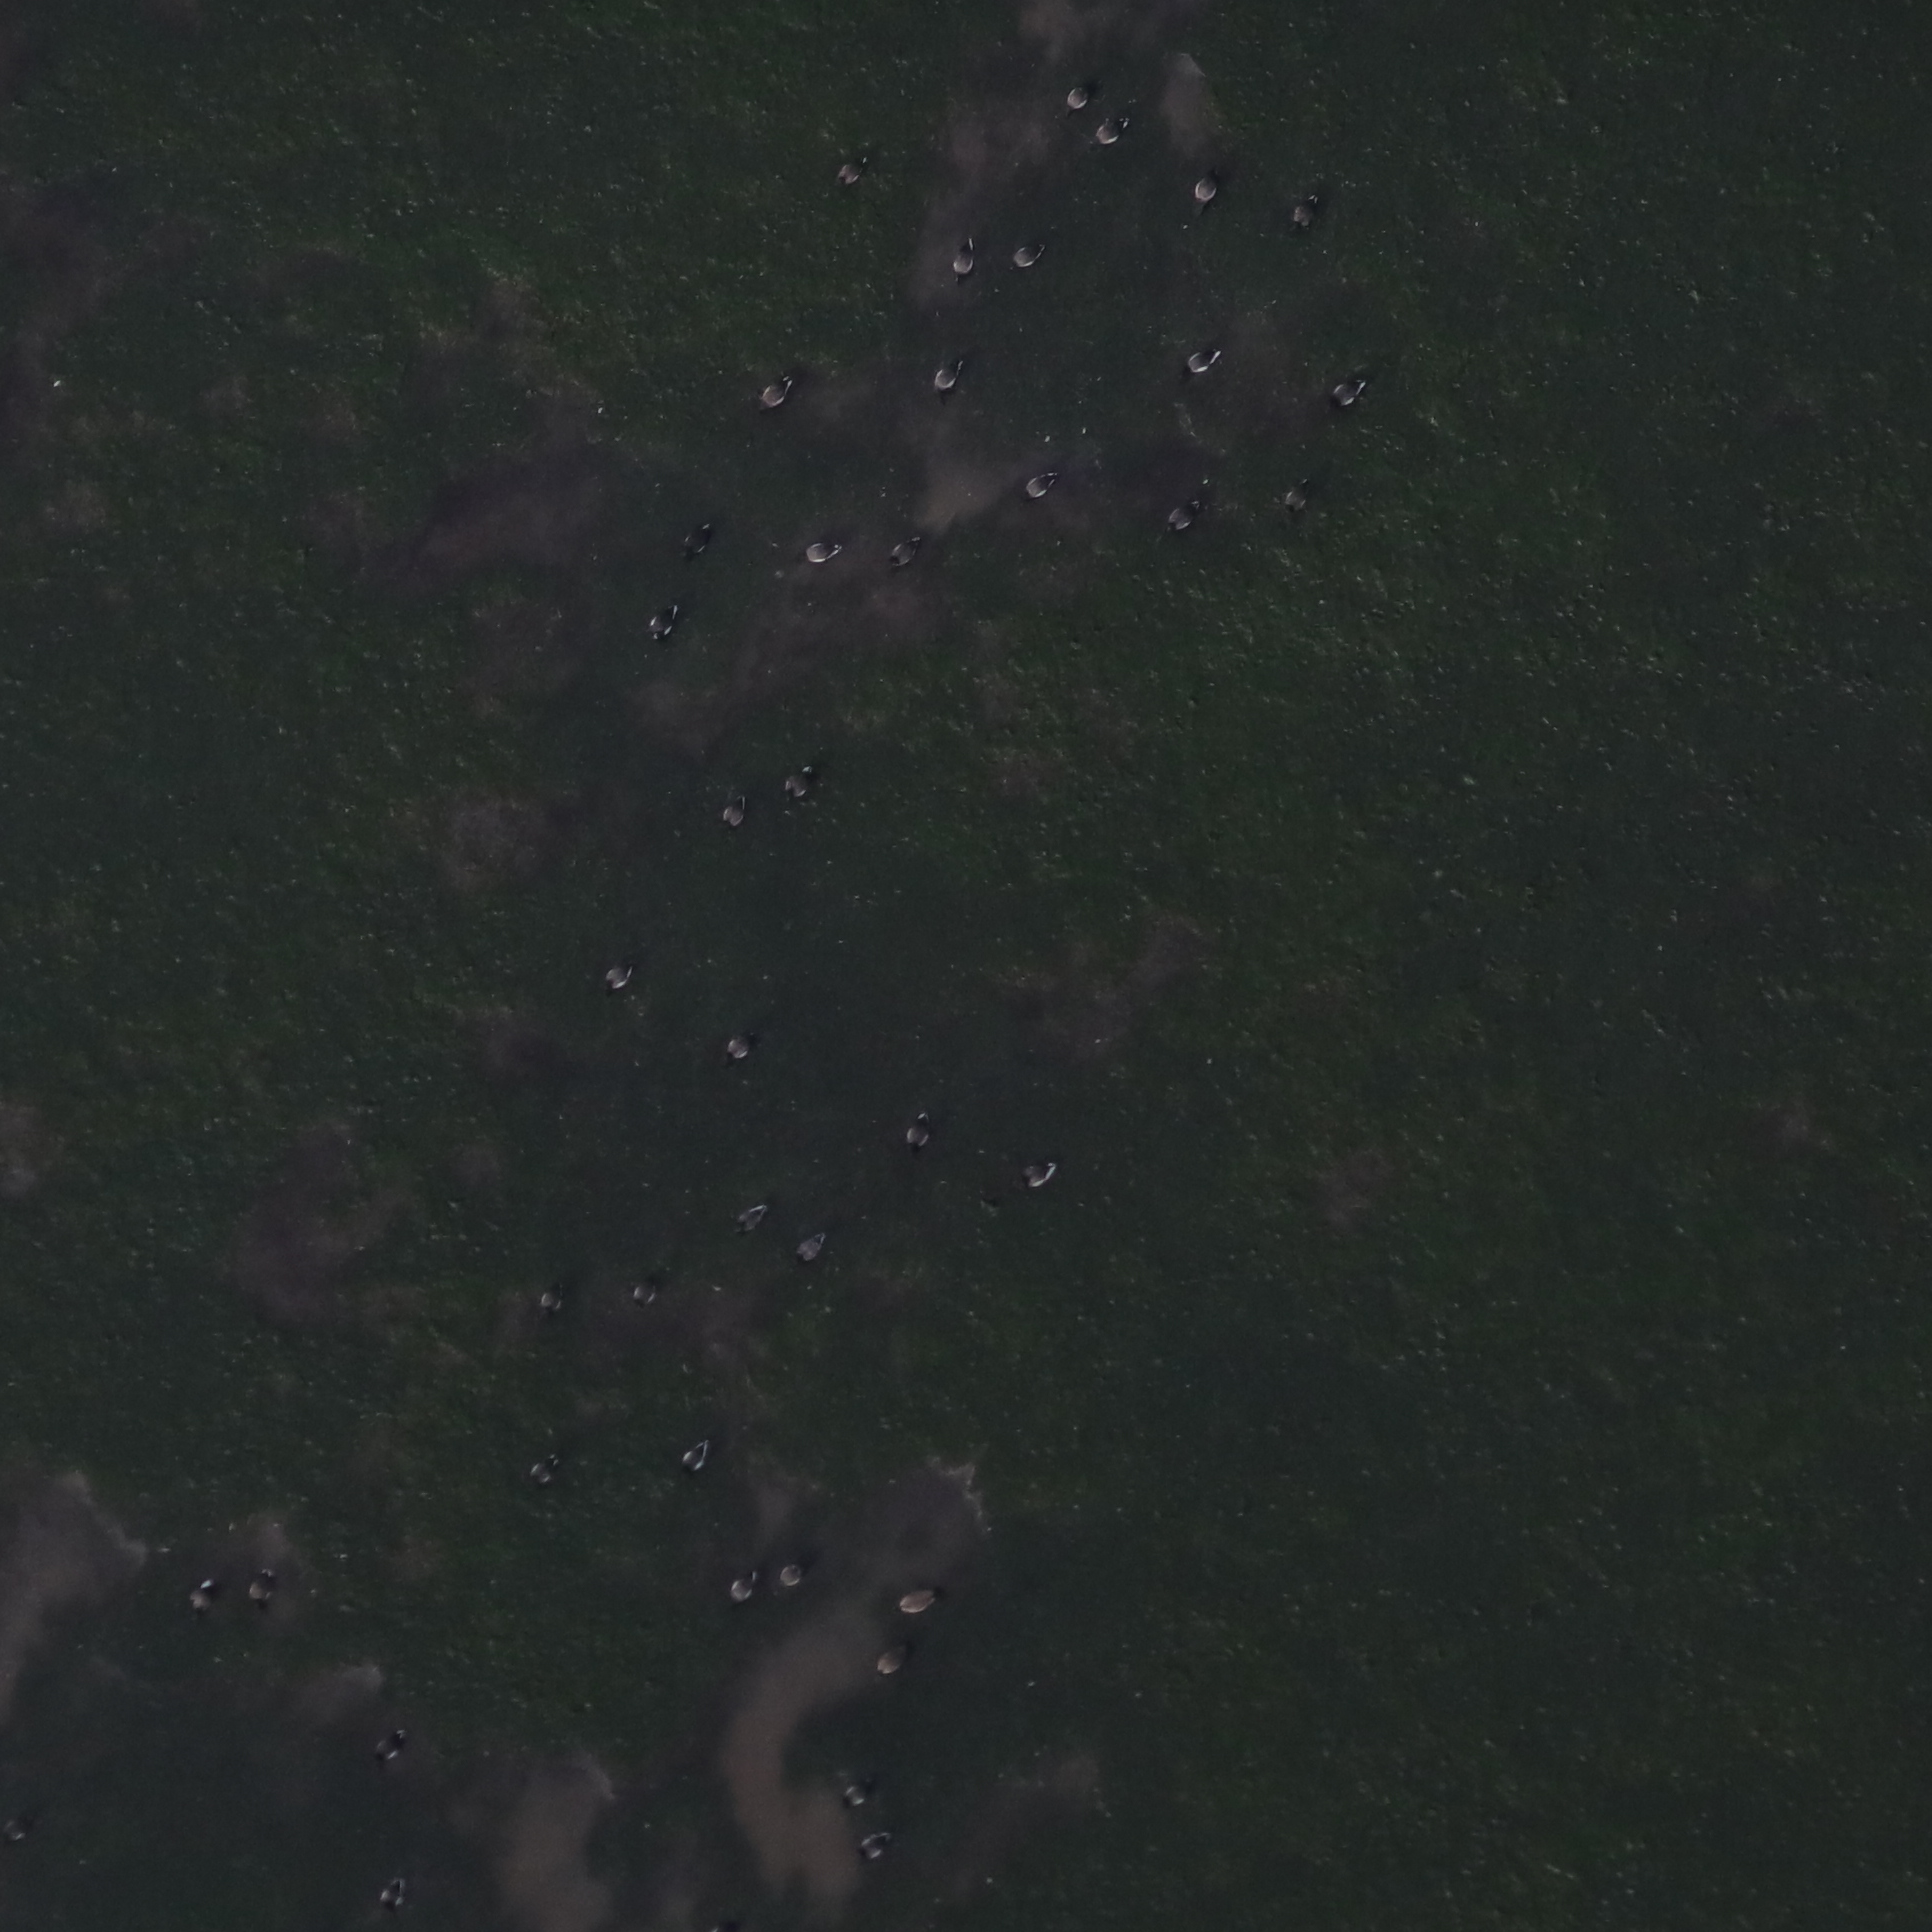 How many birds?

41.